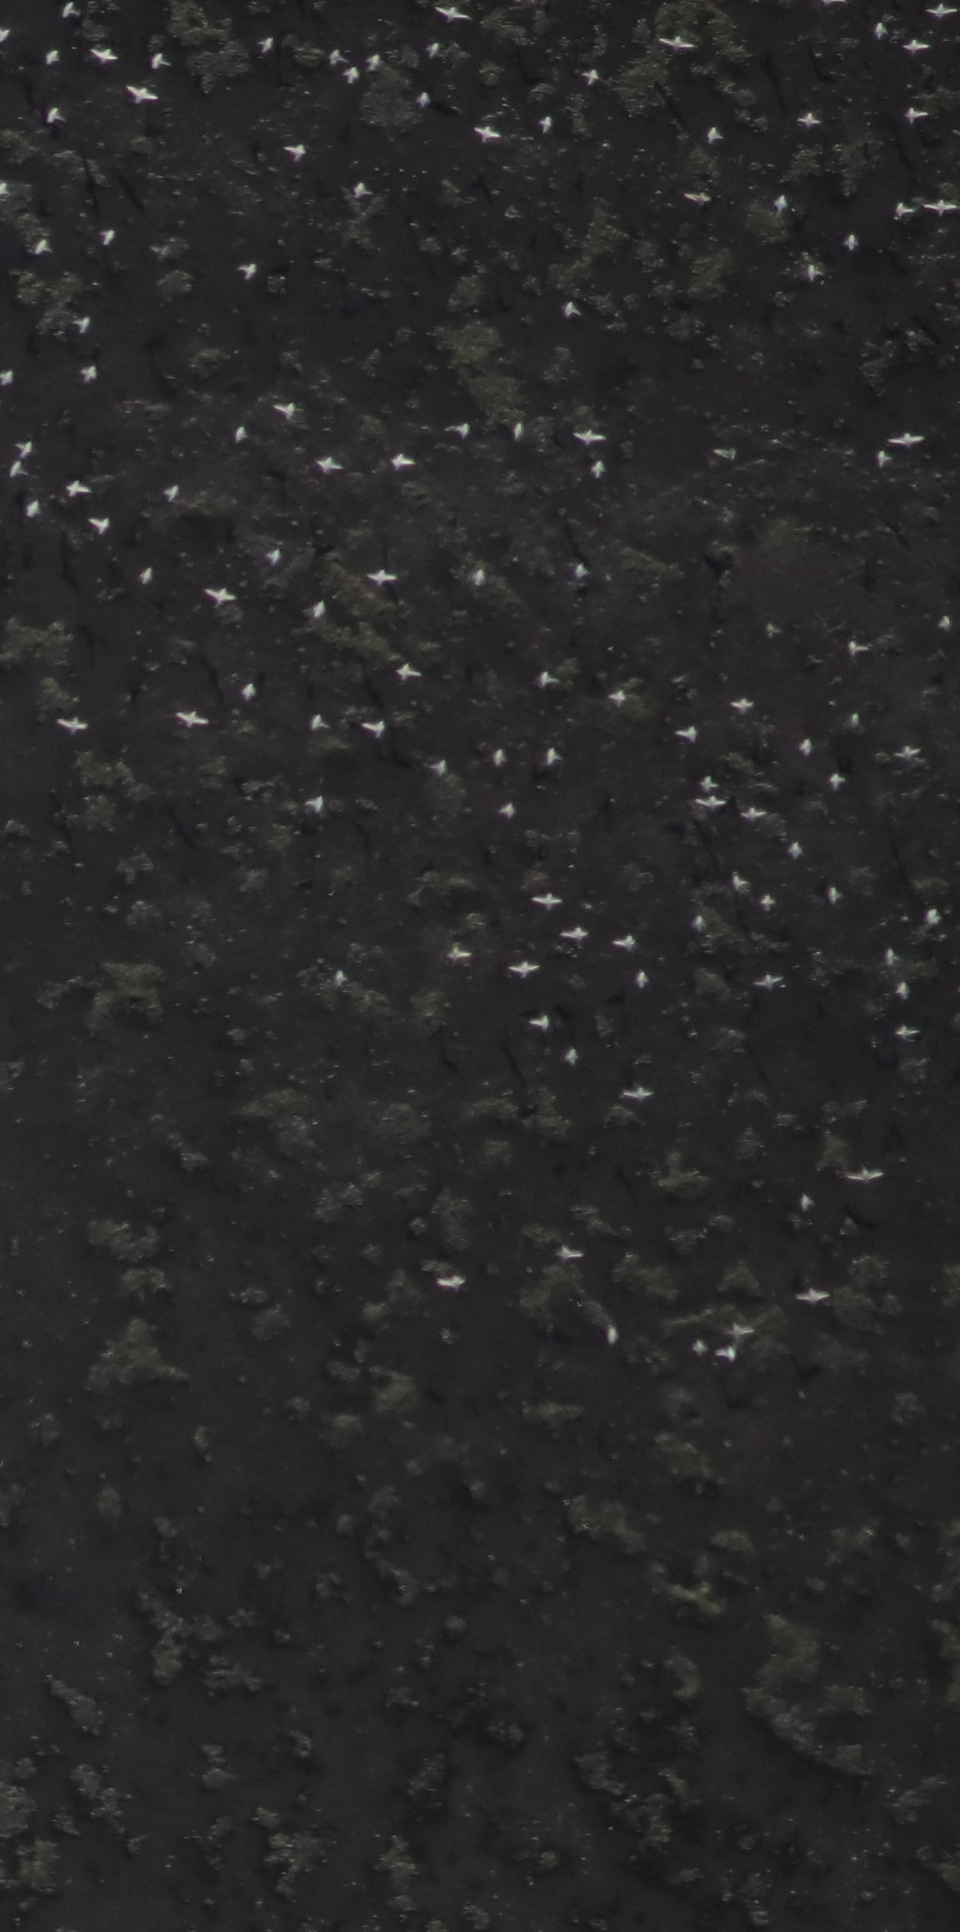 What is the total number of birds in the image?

115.